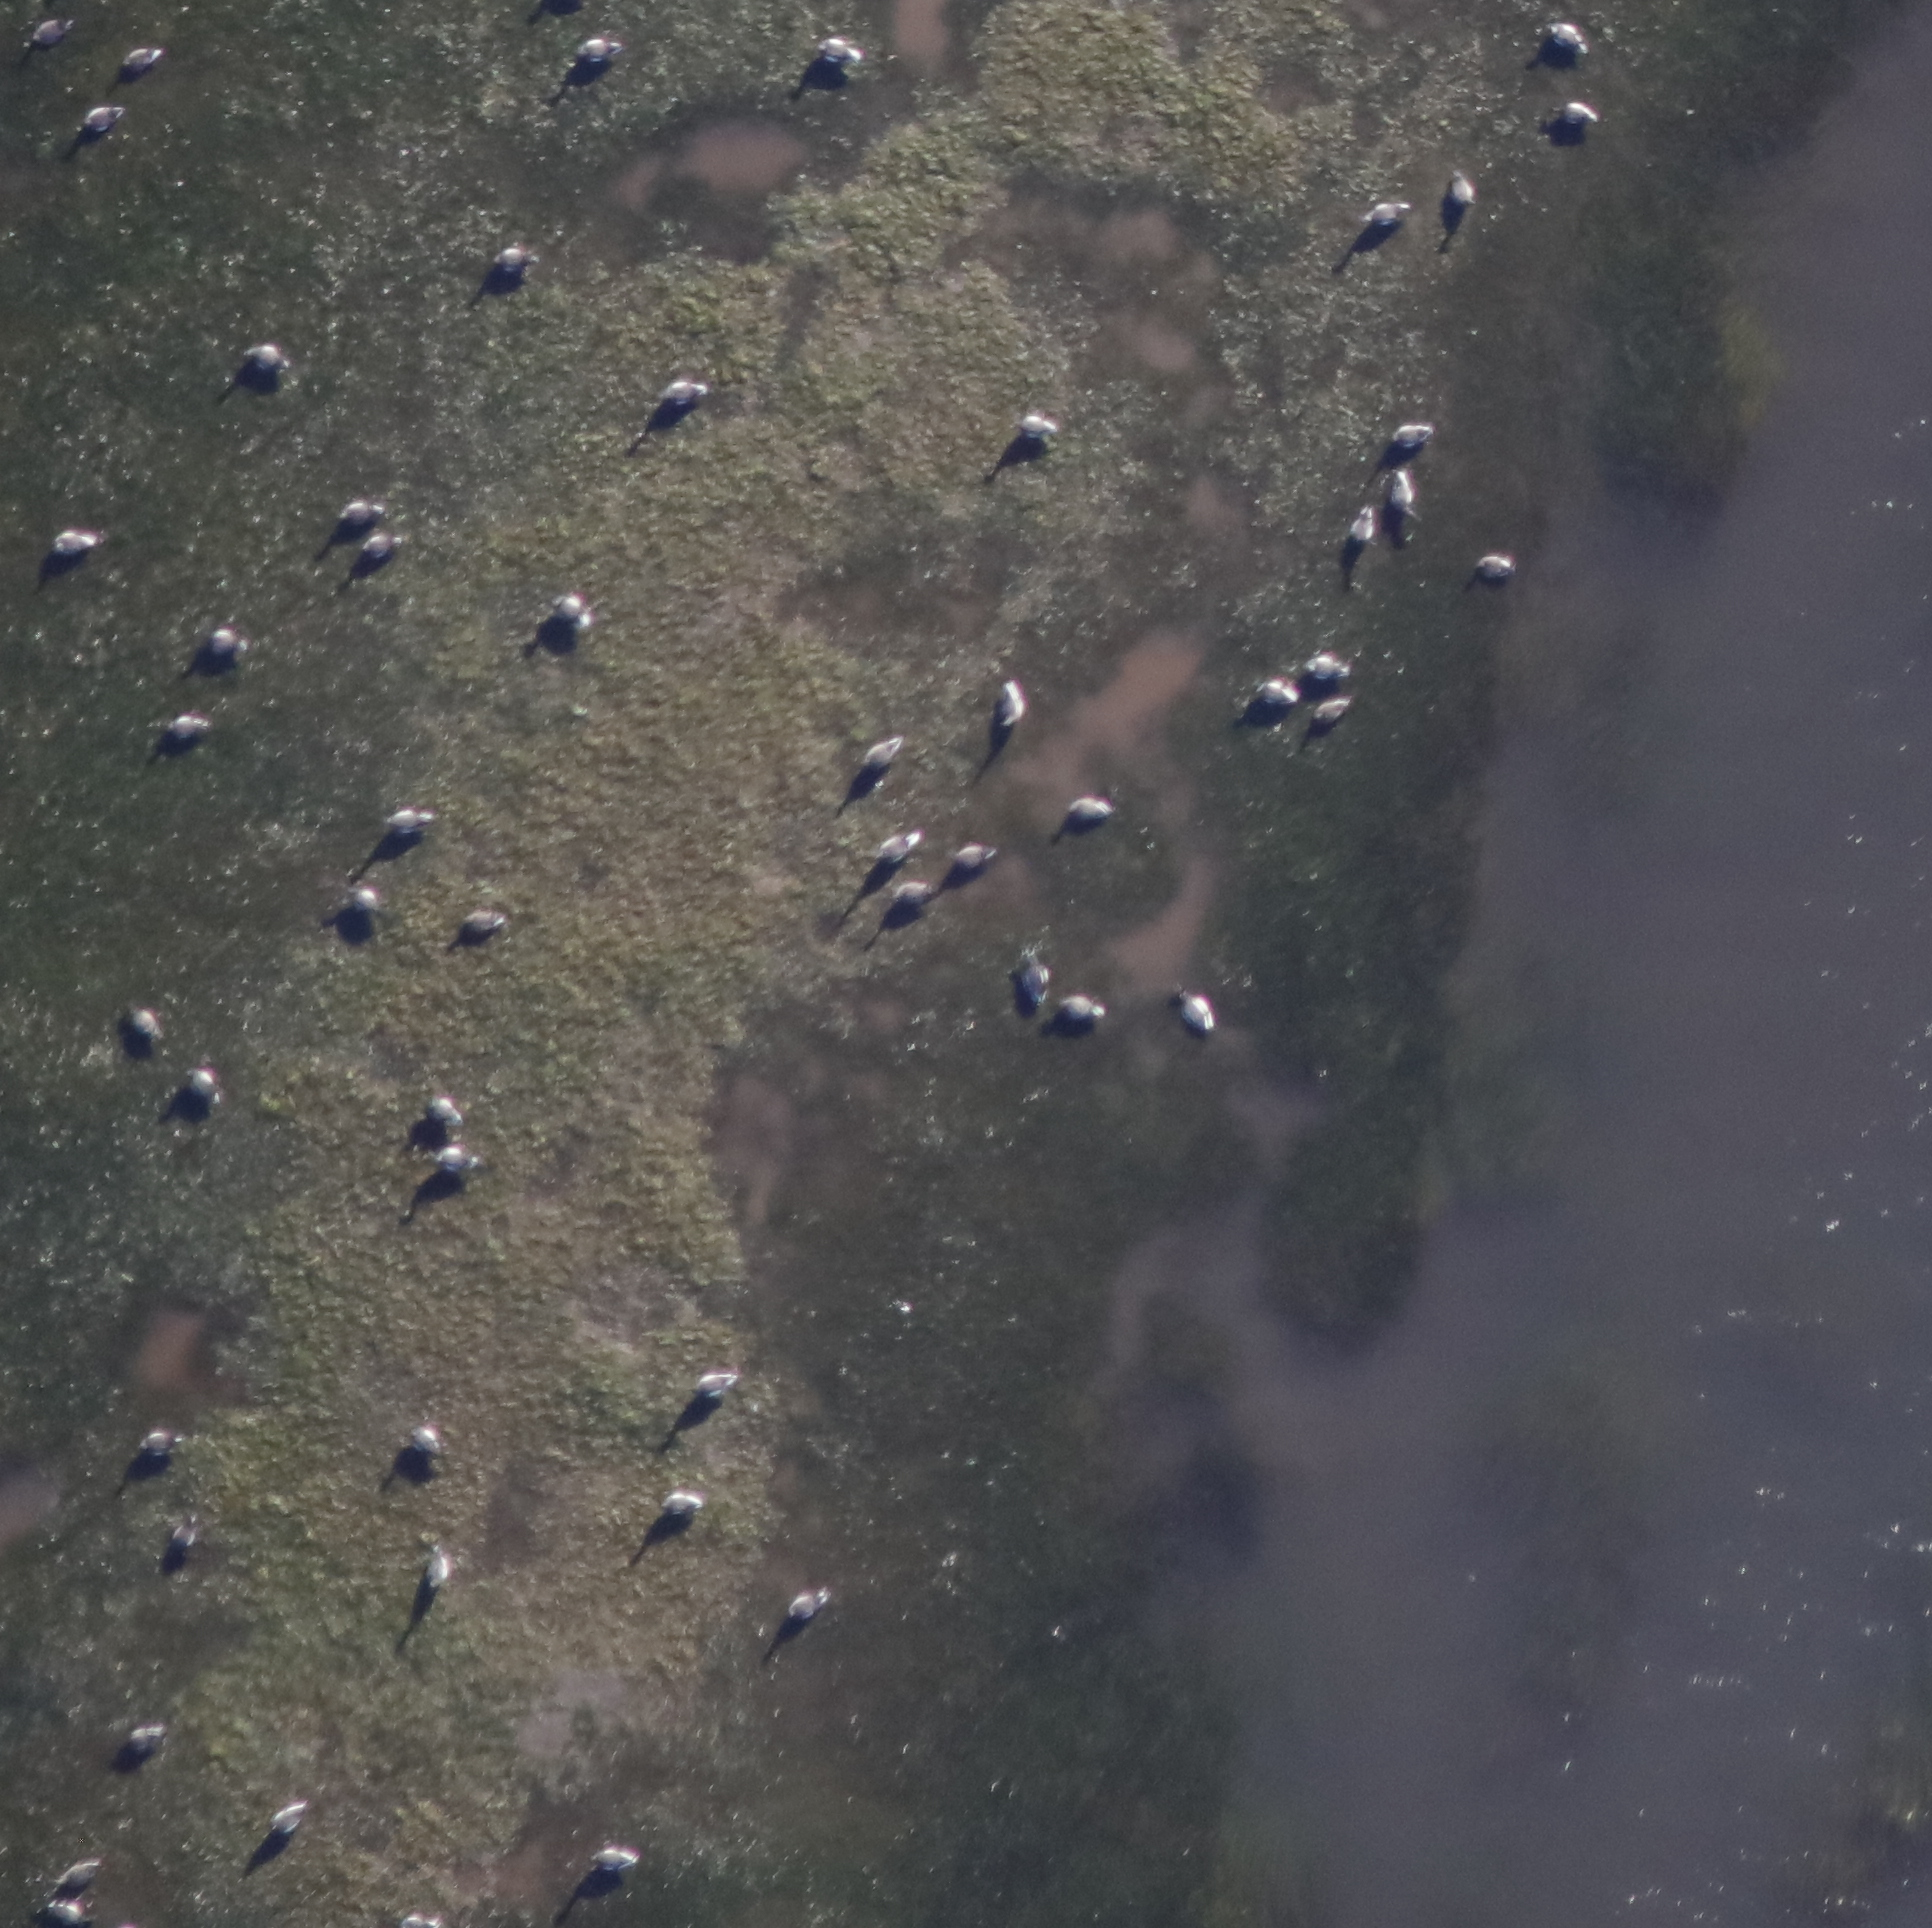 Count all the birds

53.